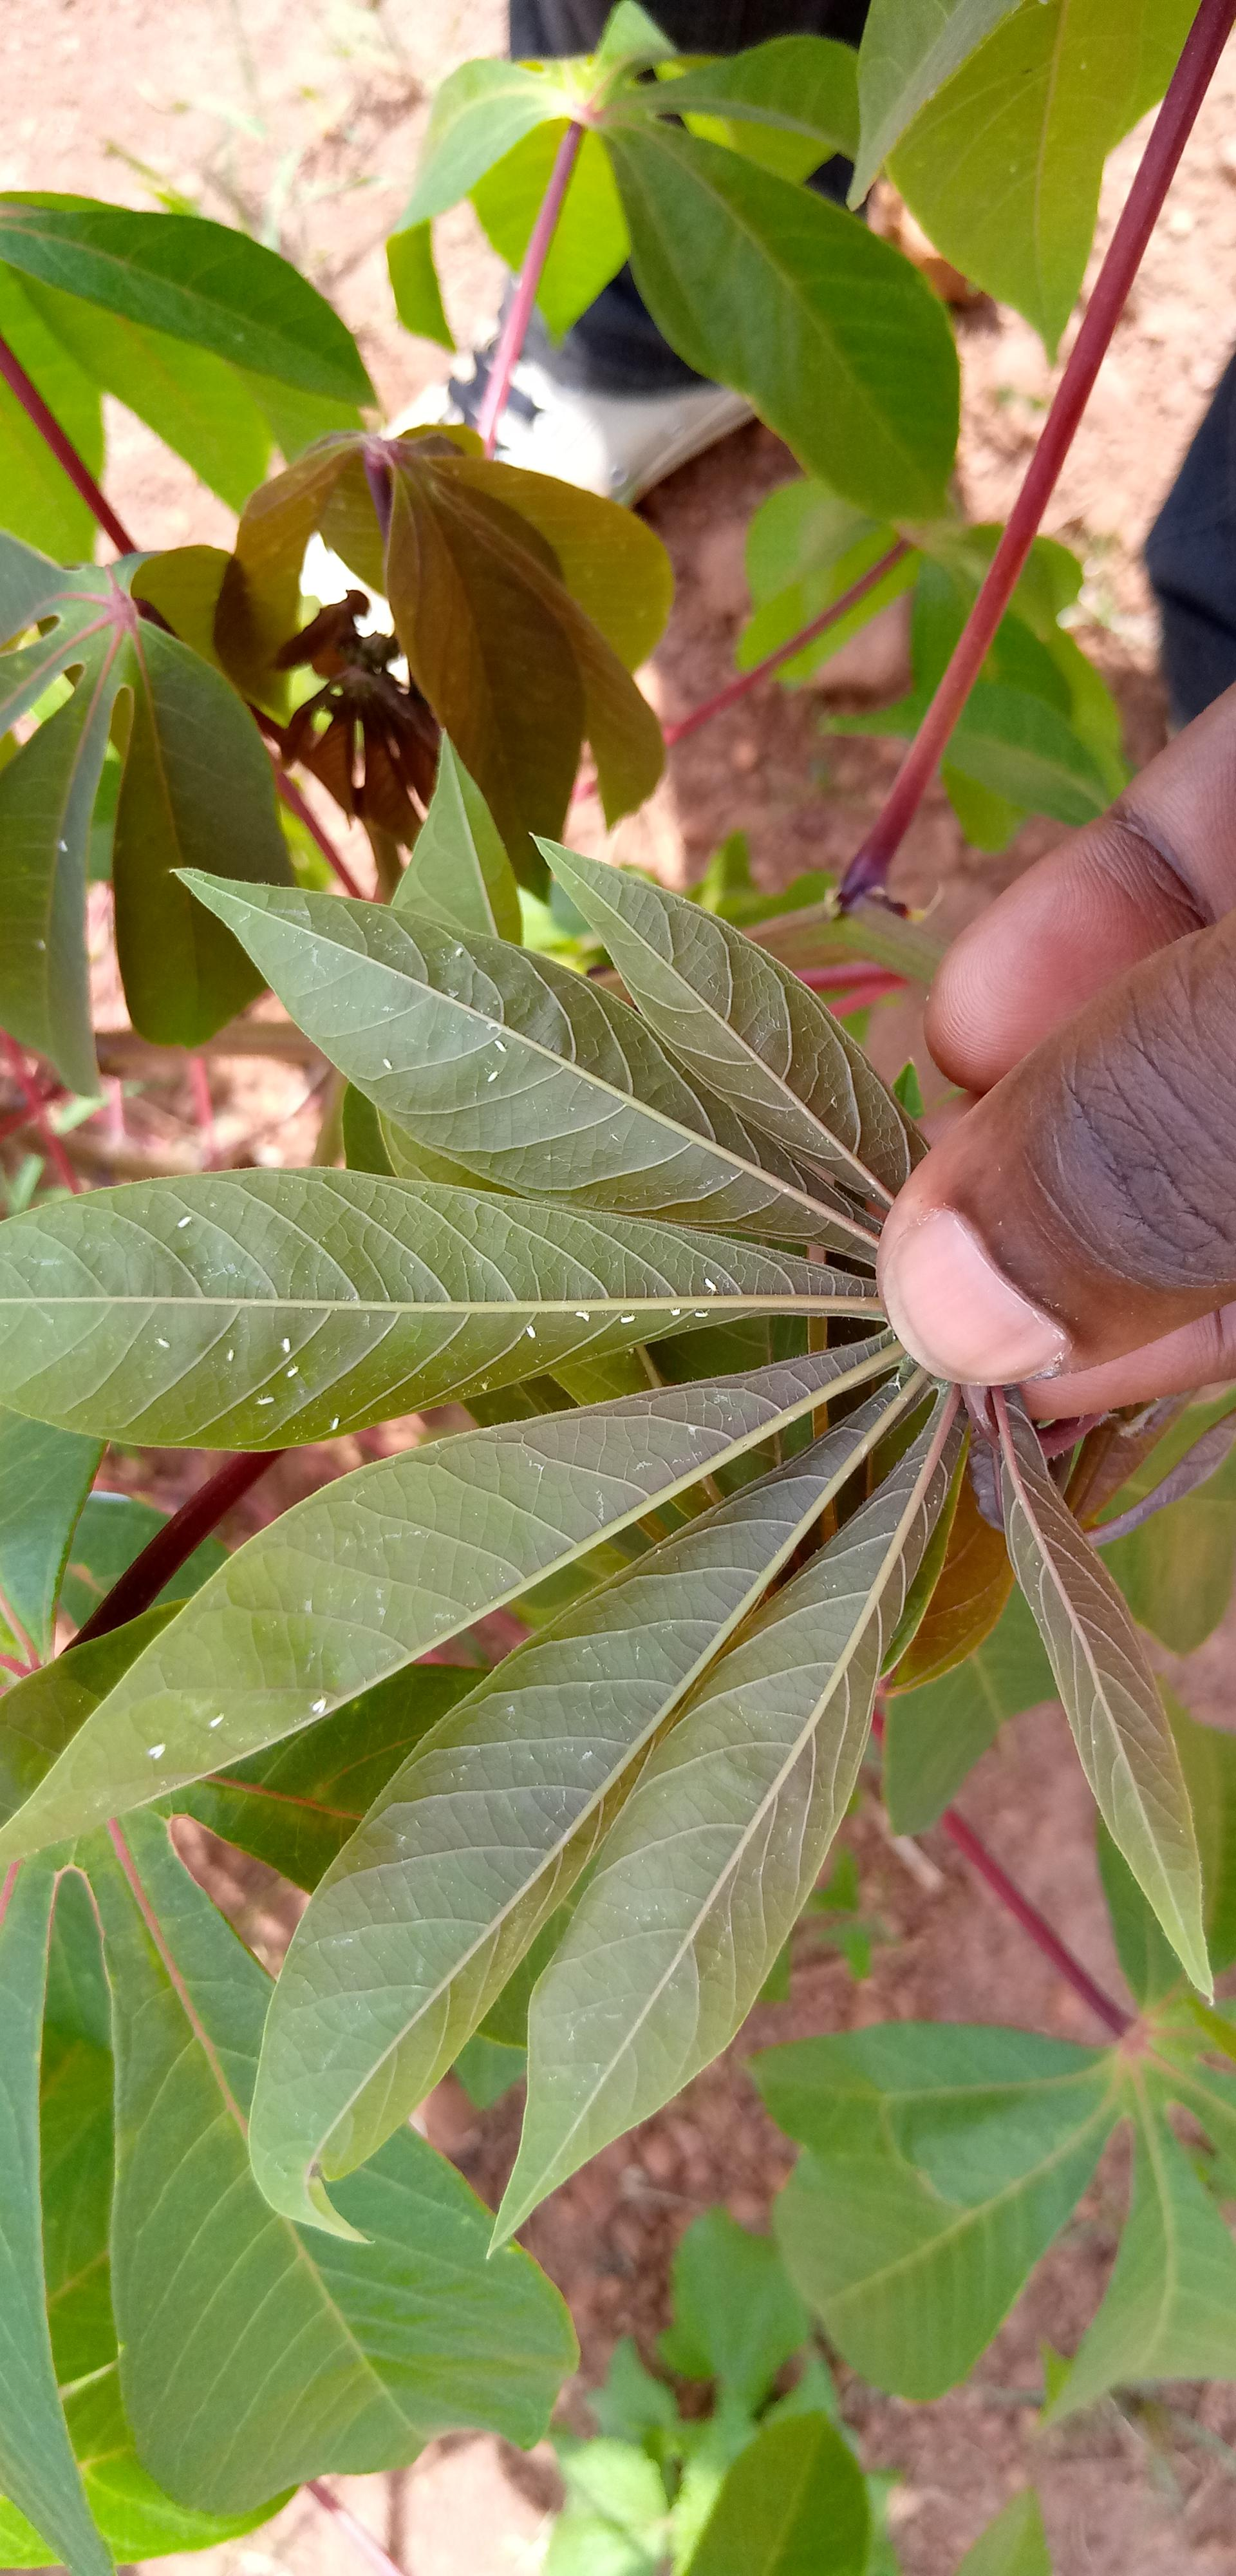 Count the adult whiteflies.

22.